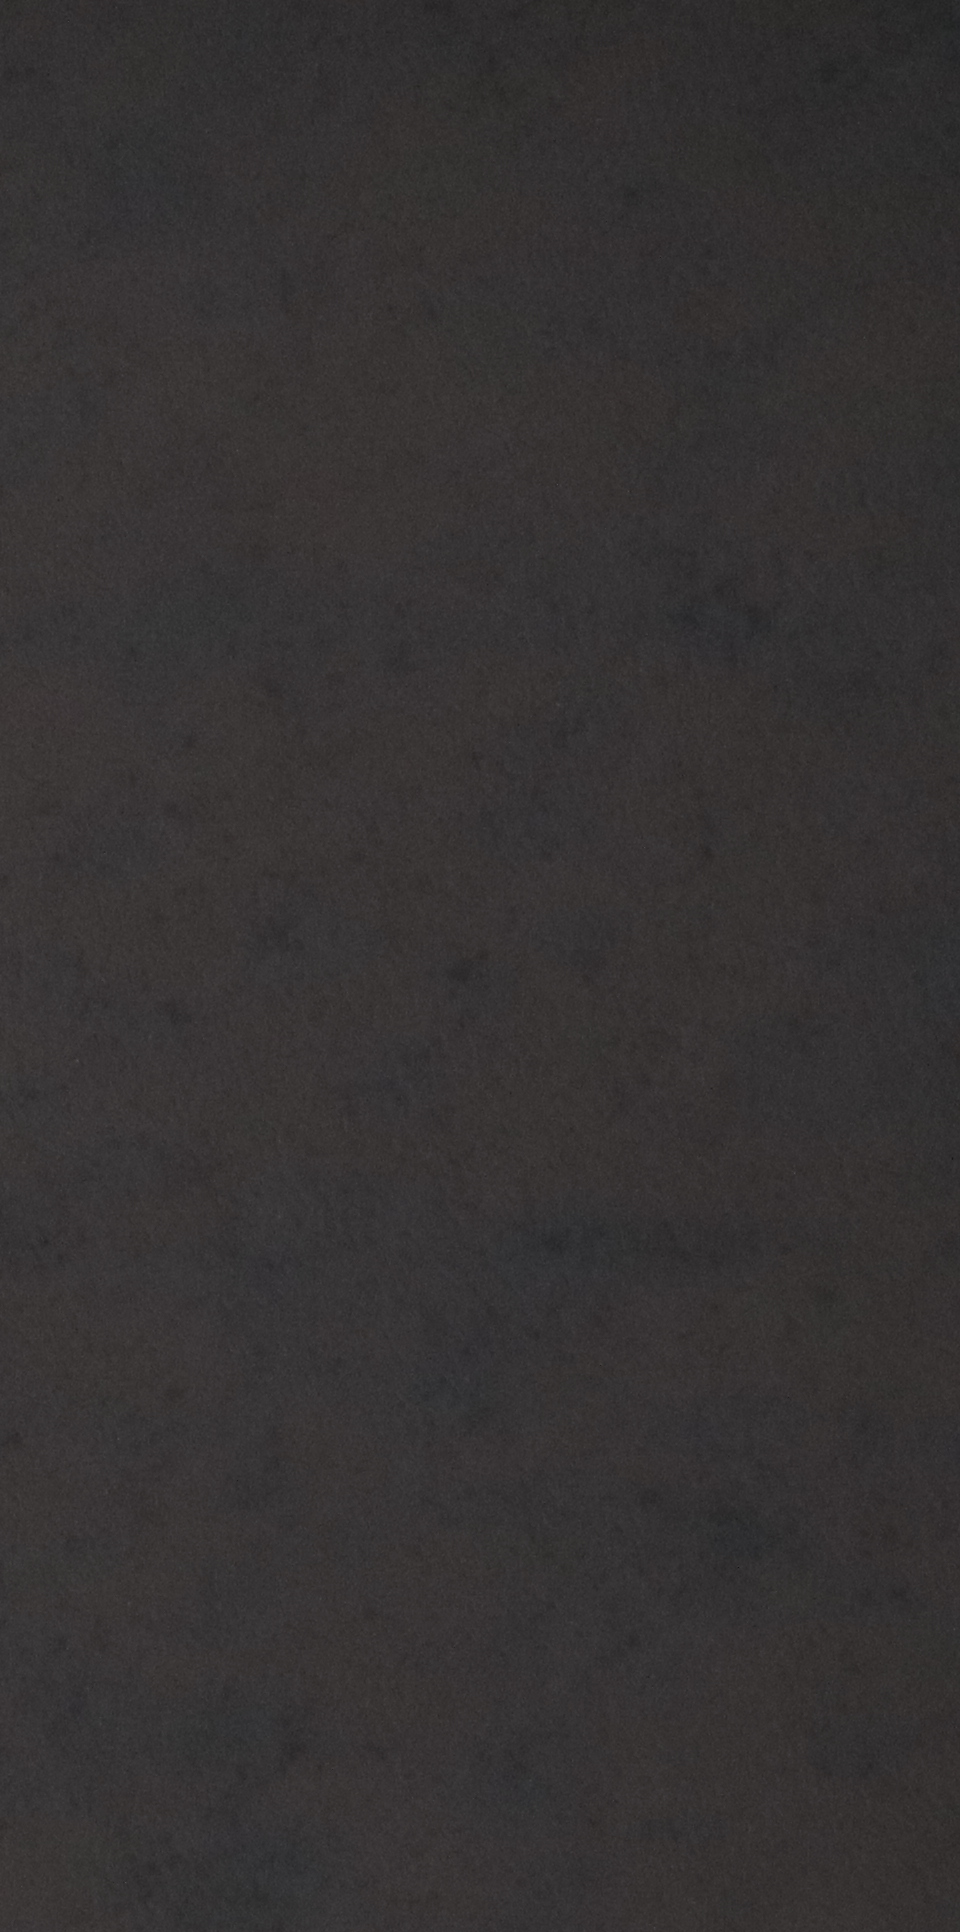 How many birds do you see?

0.